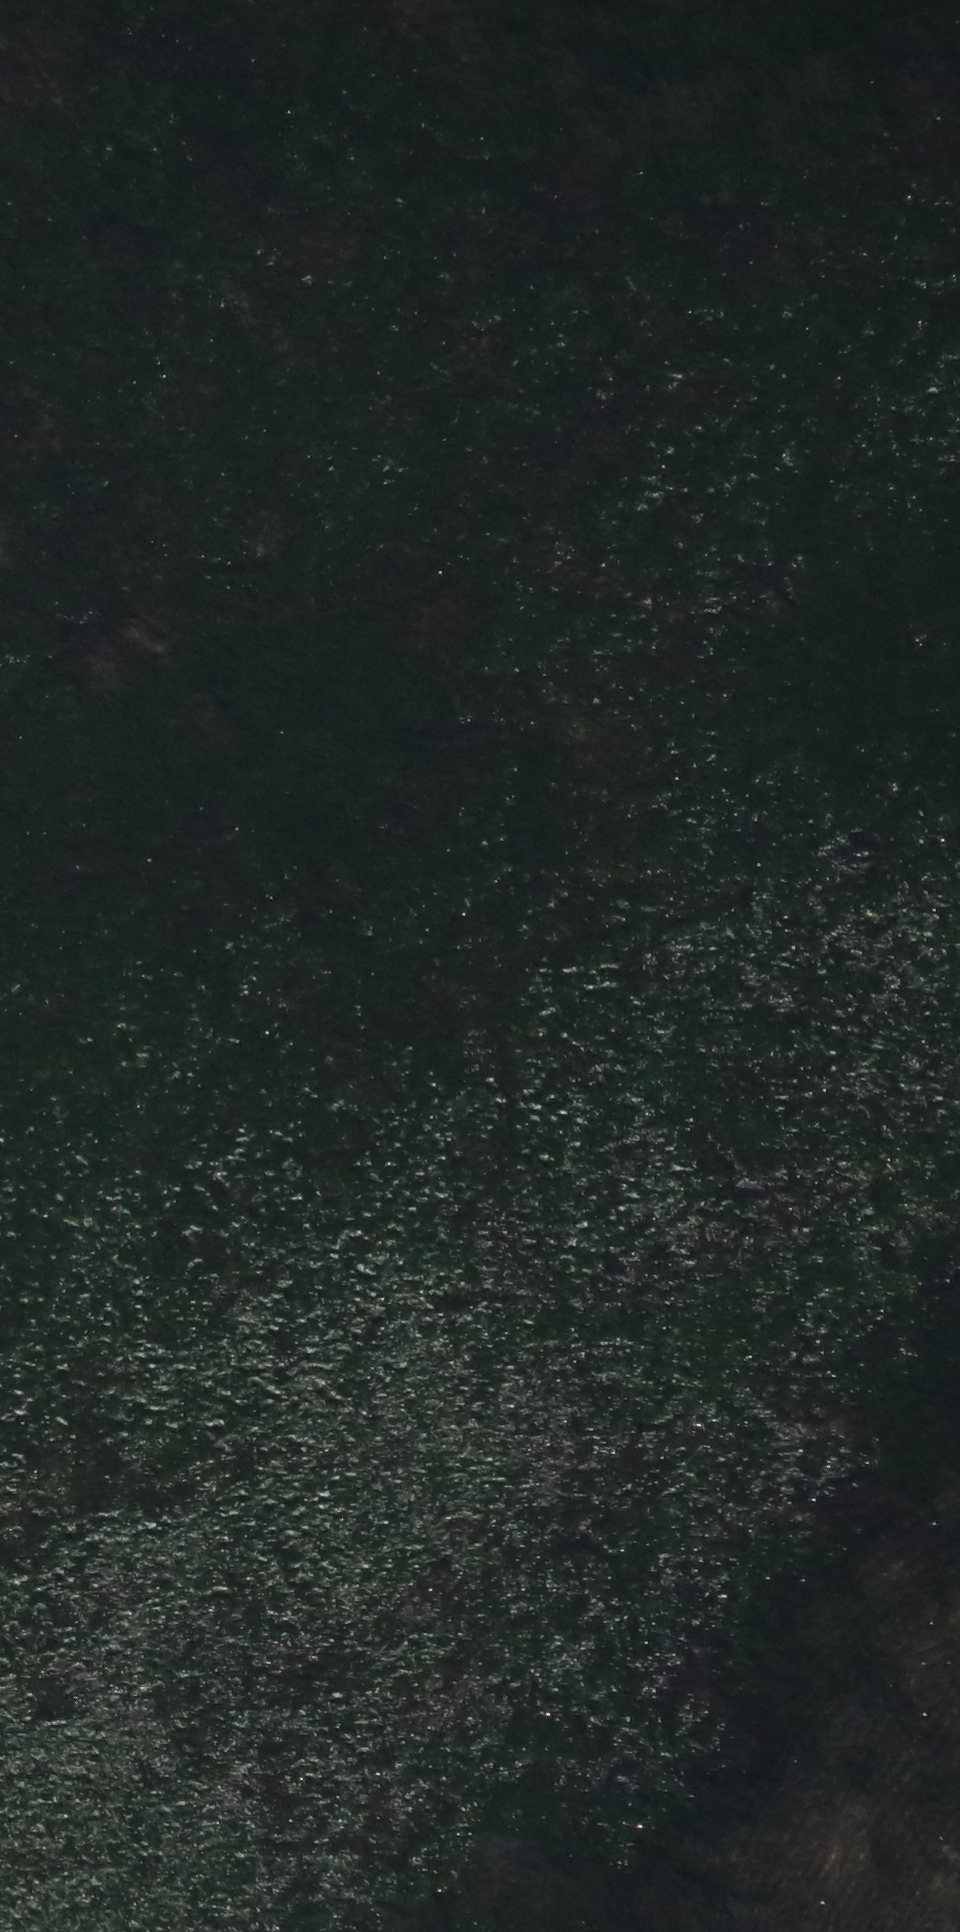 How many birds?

0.